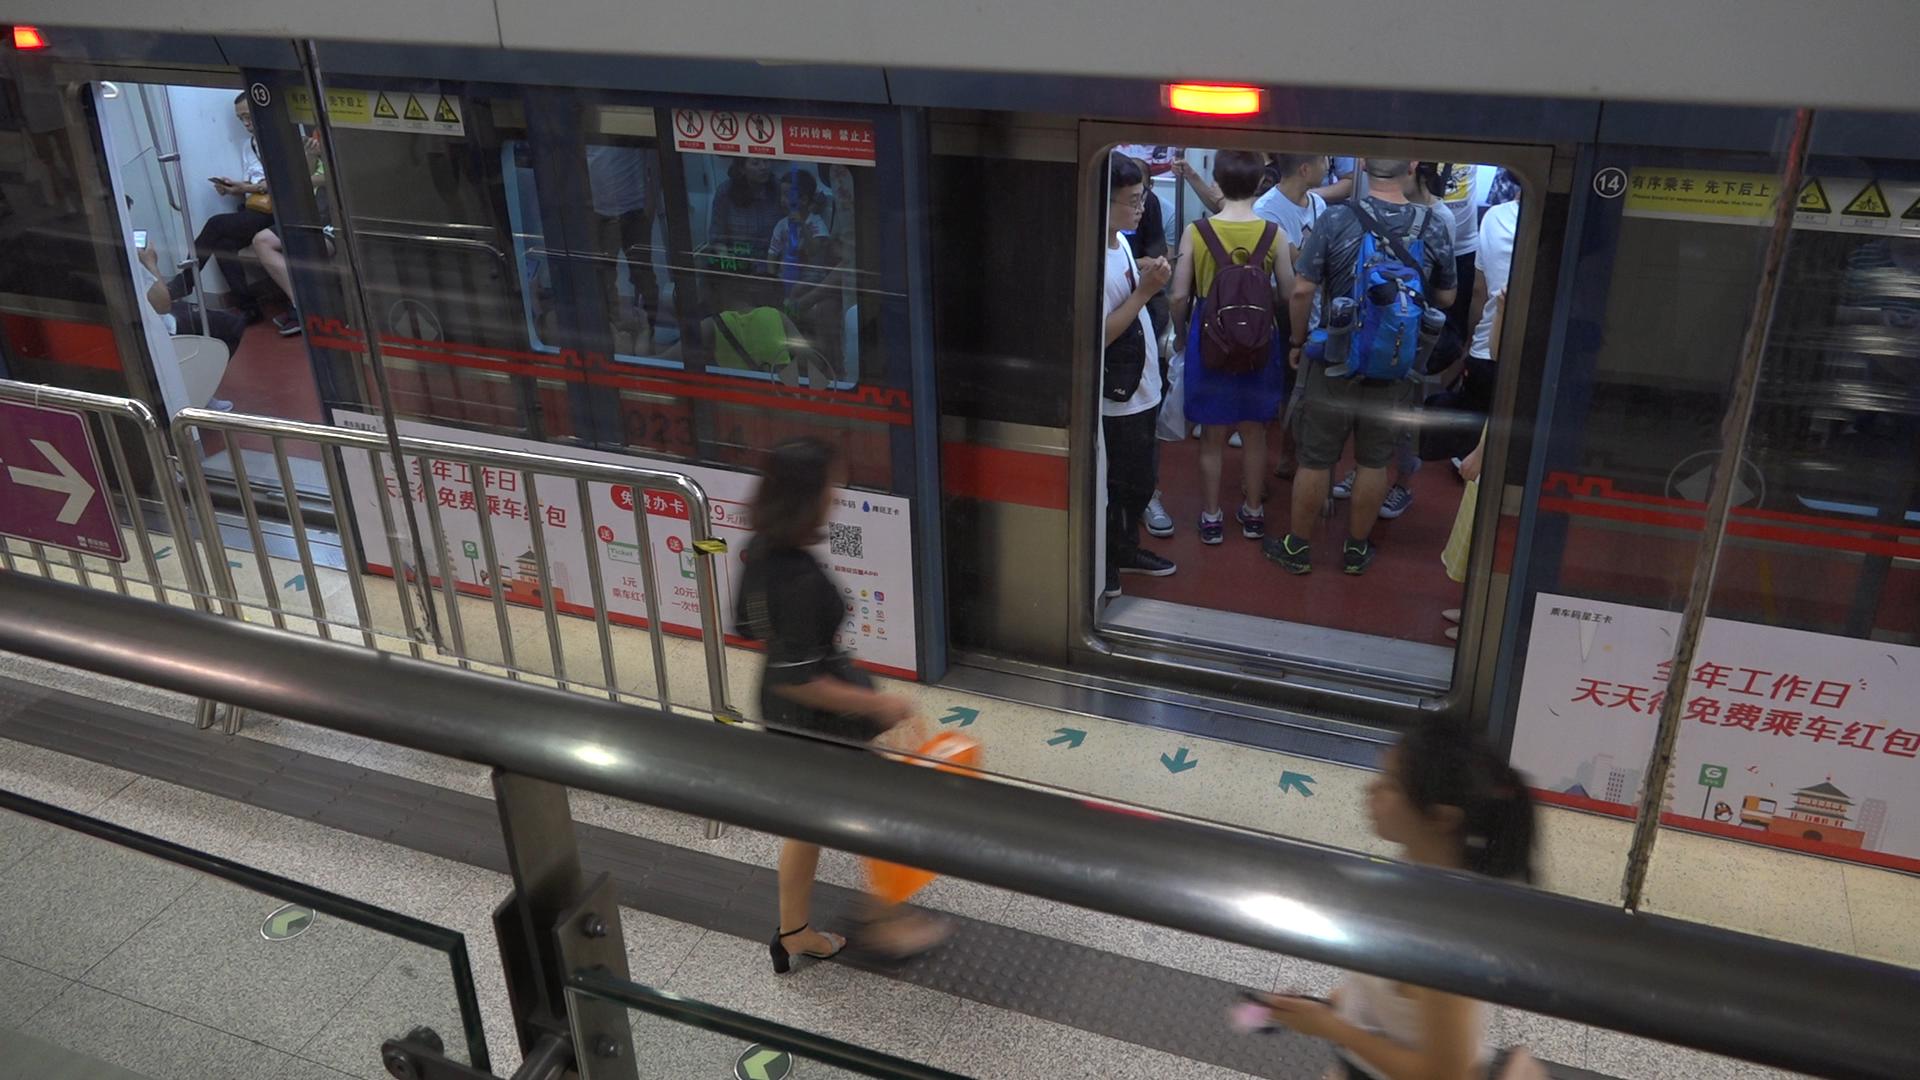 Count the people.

15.